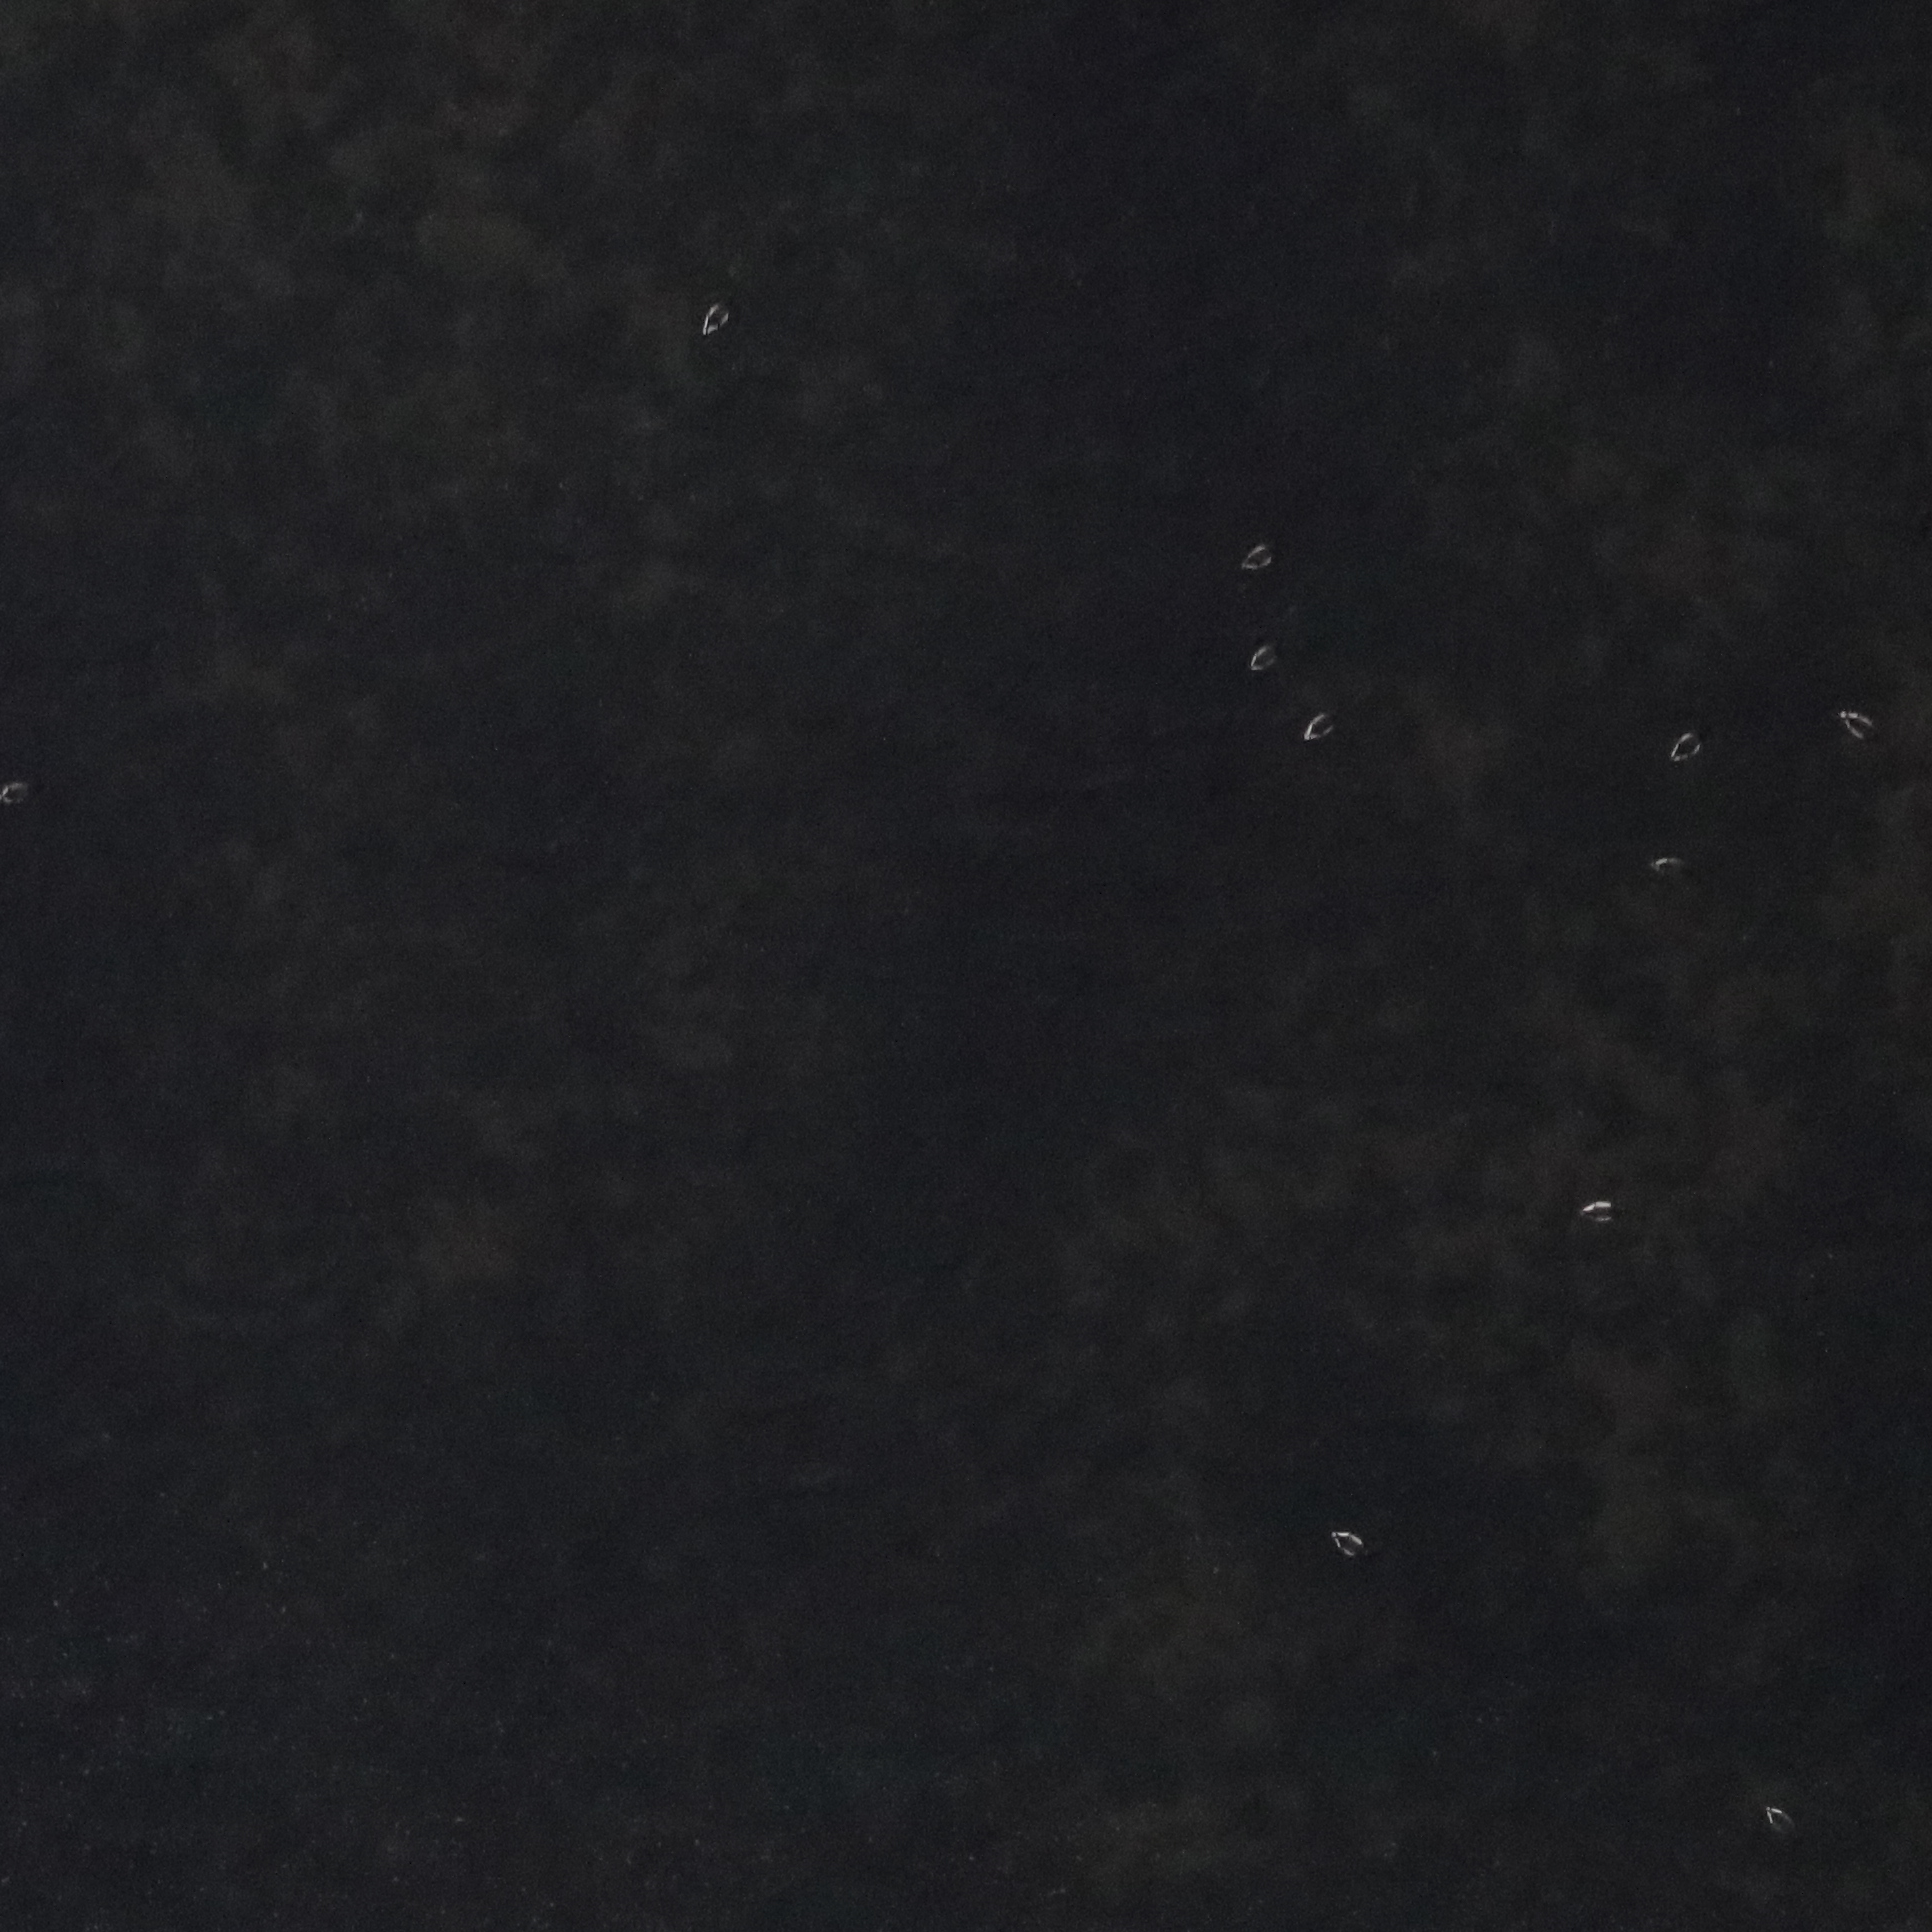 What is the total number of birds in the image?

11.